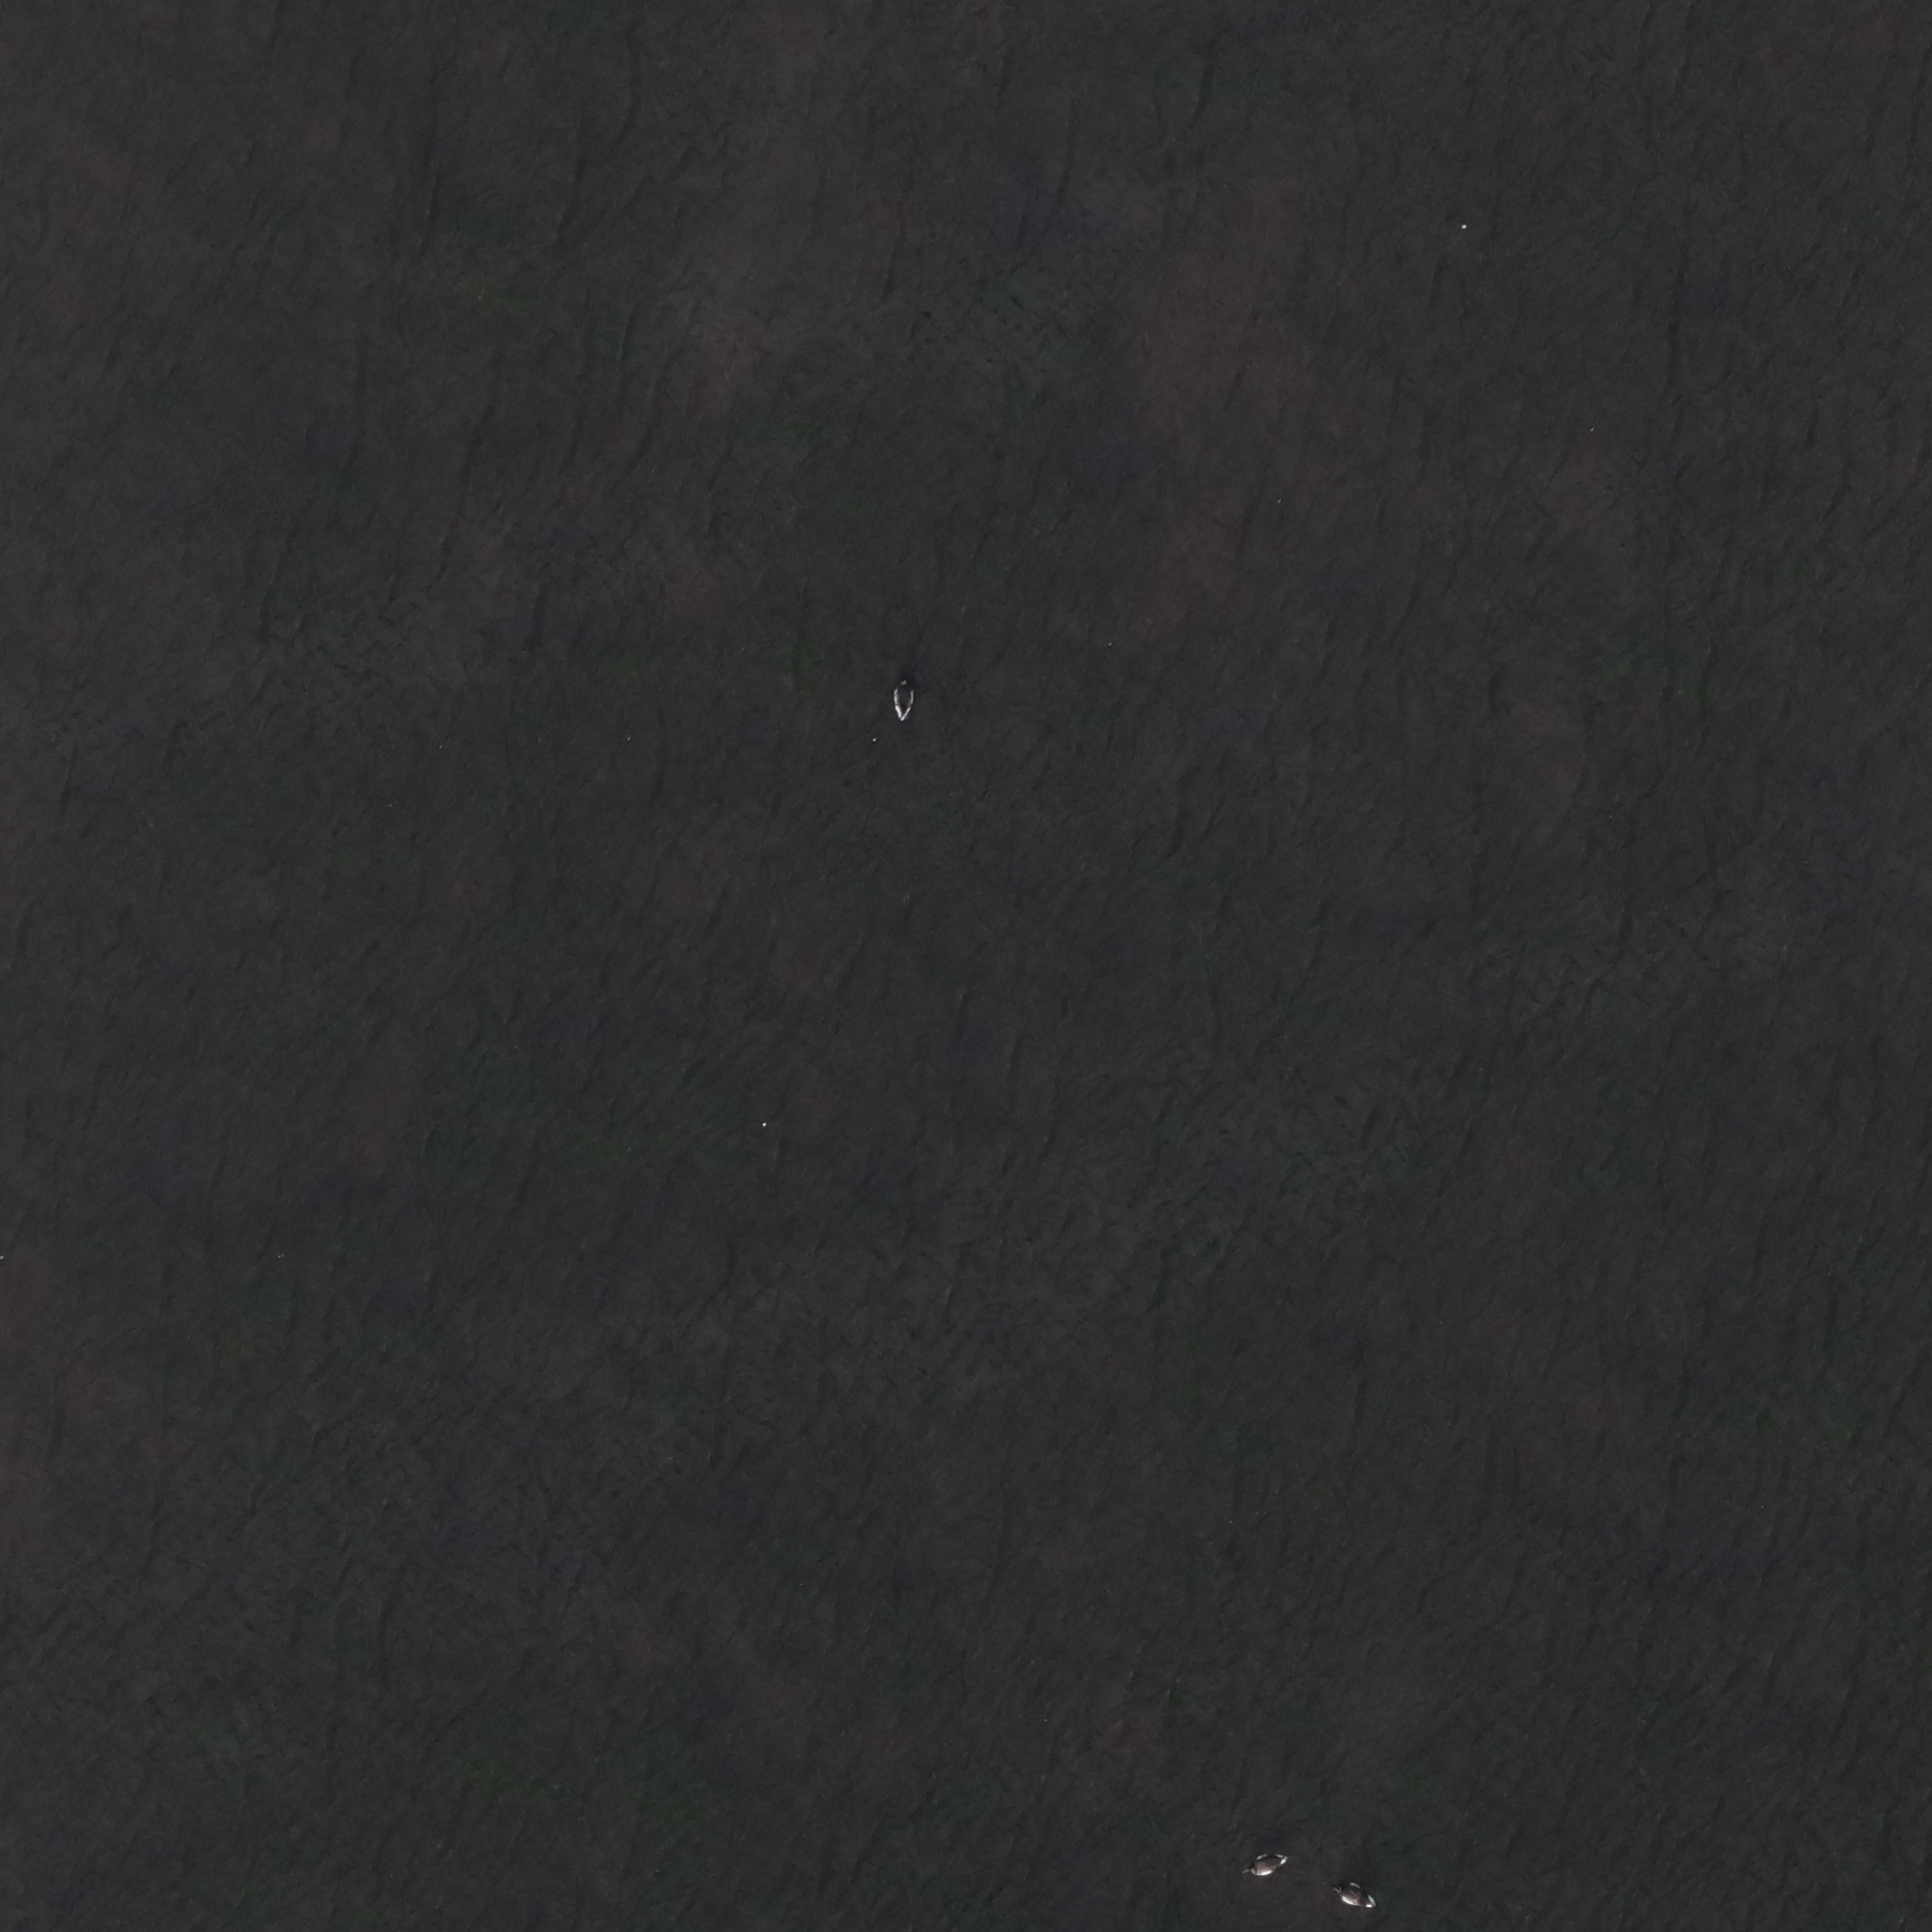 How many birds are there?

3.